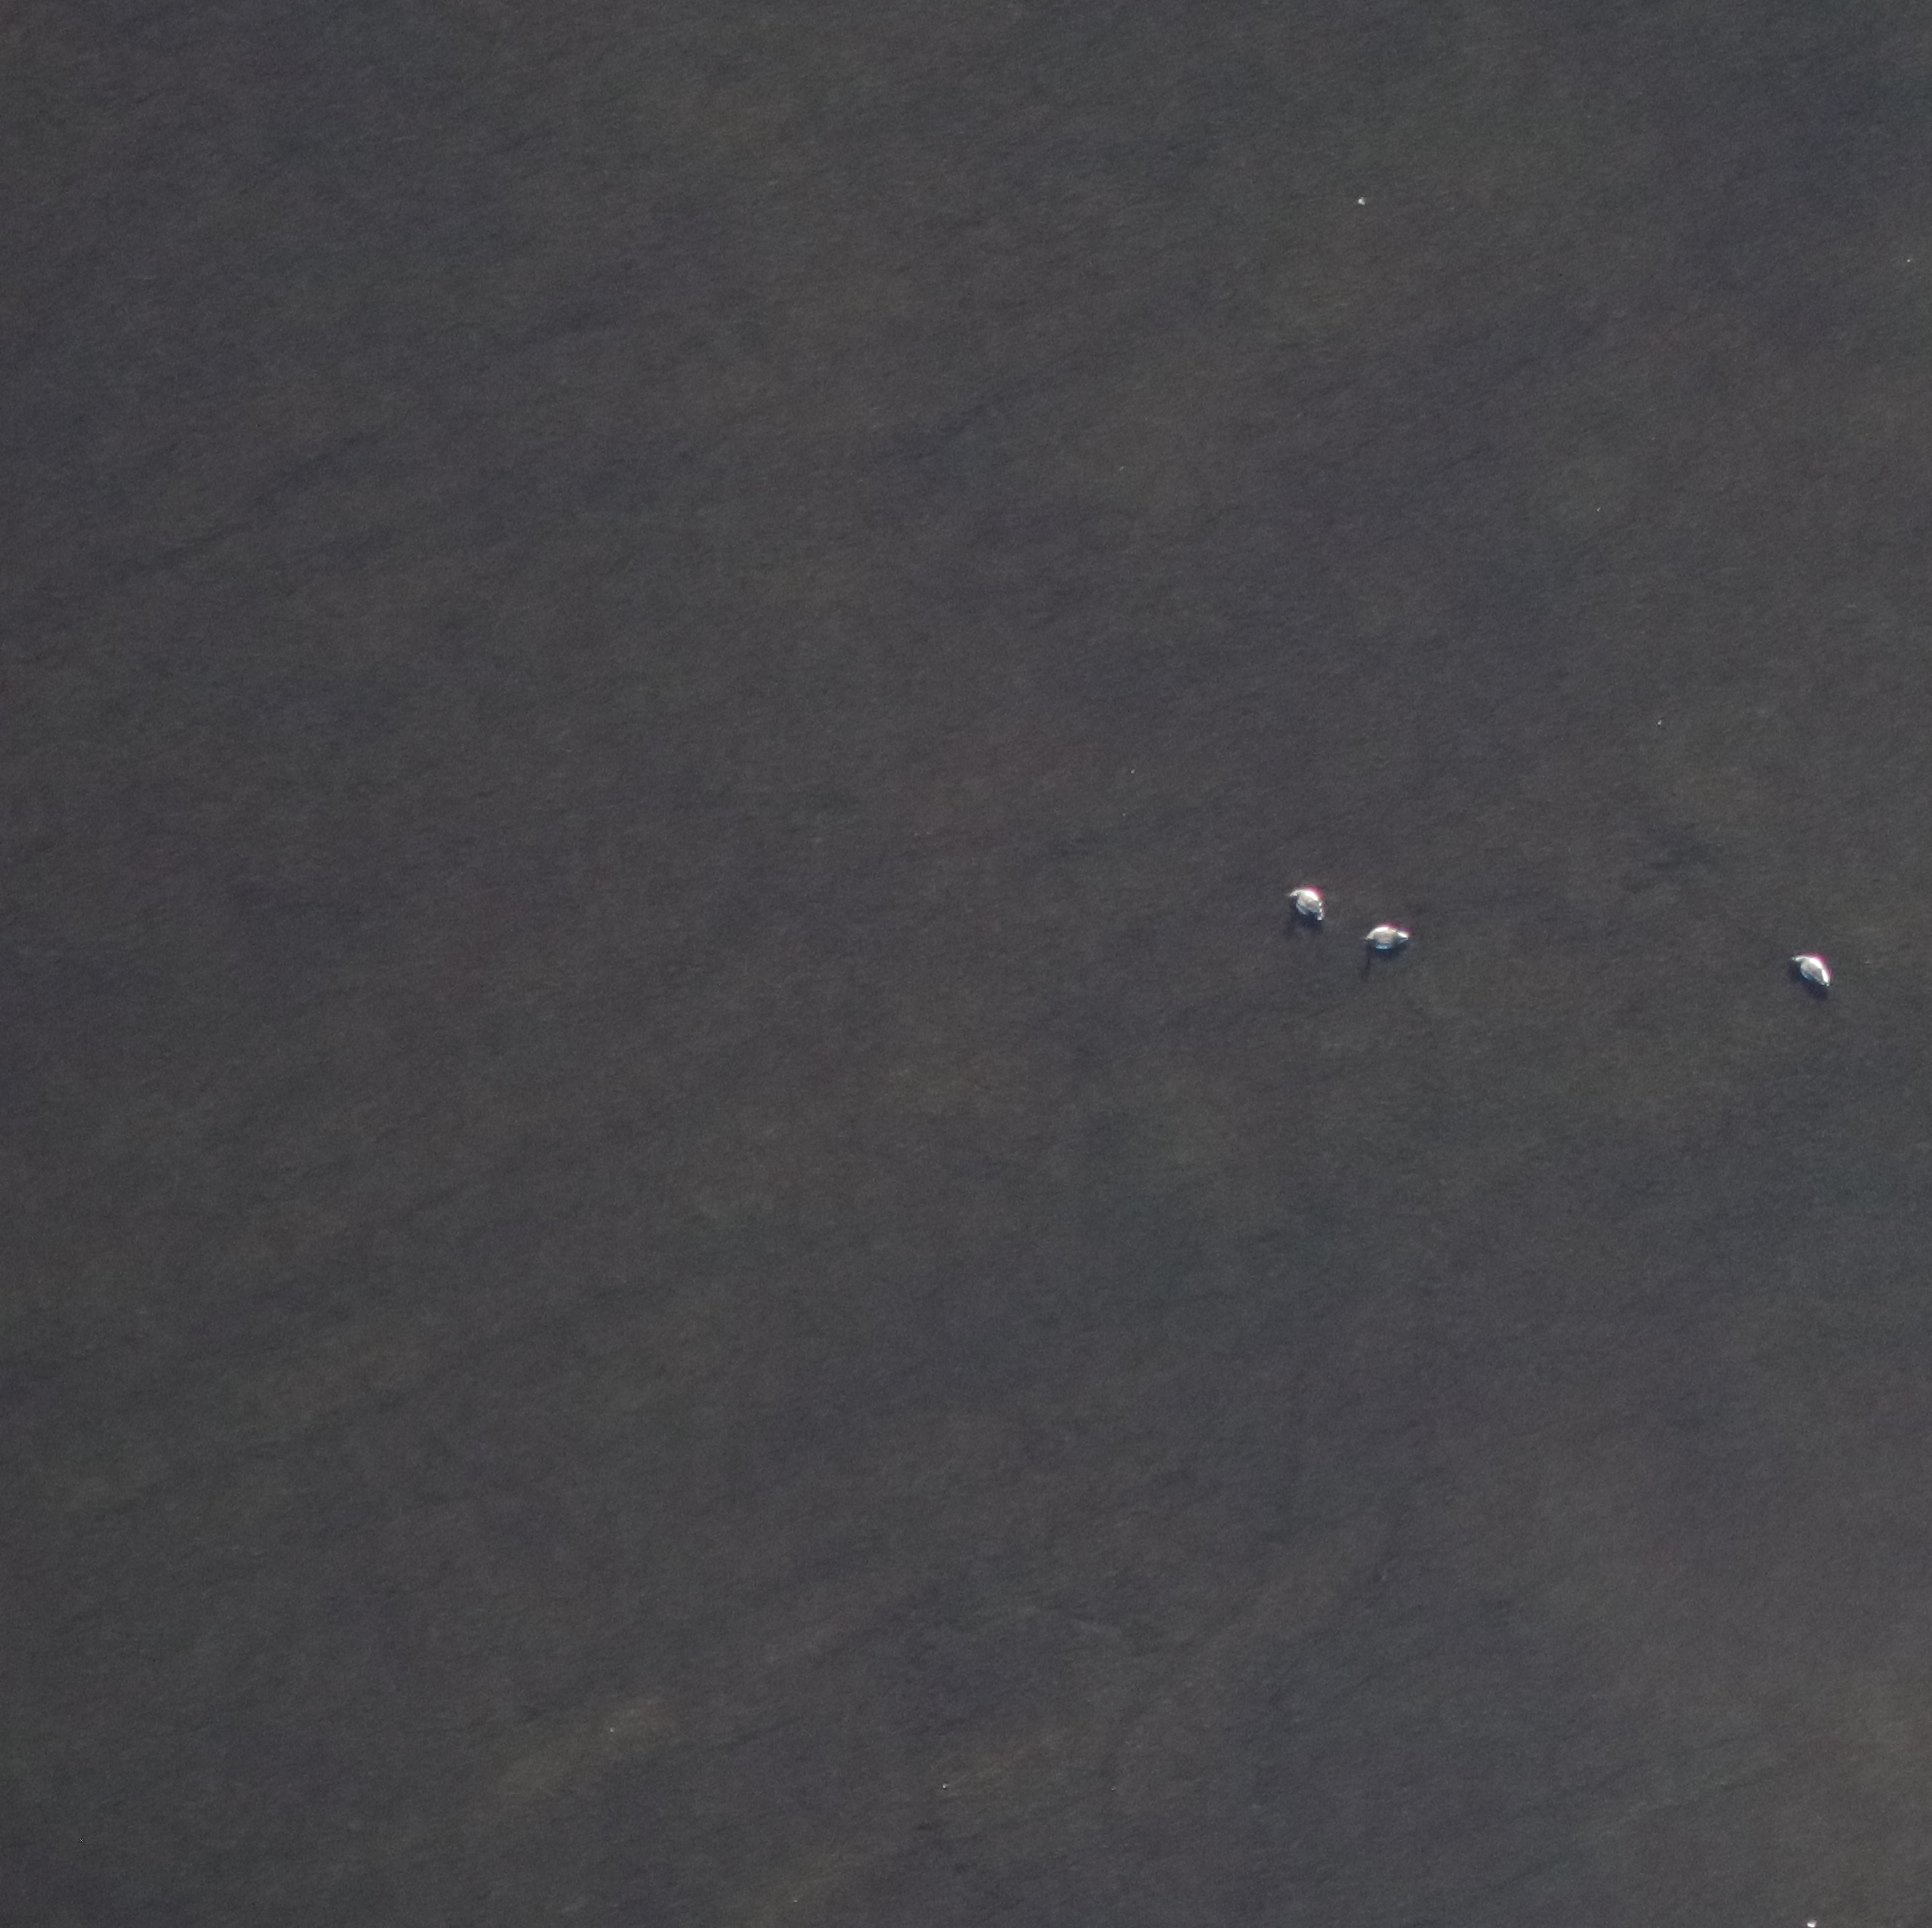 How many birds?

3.